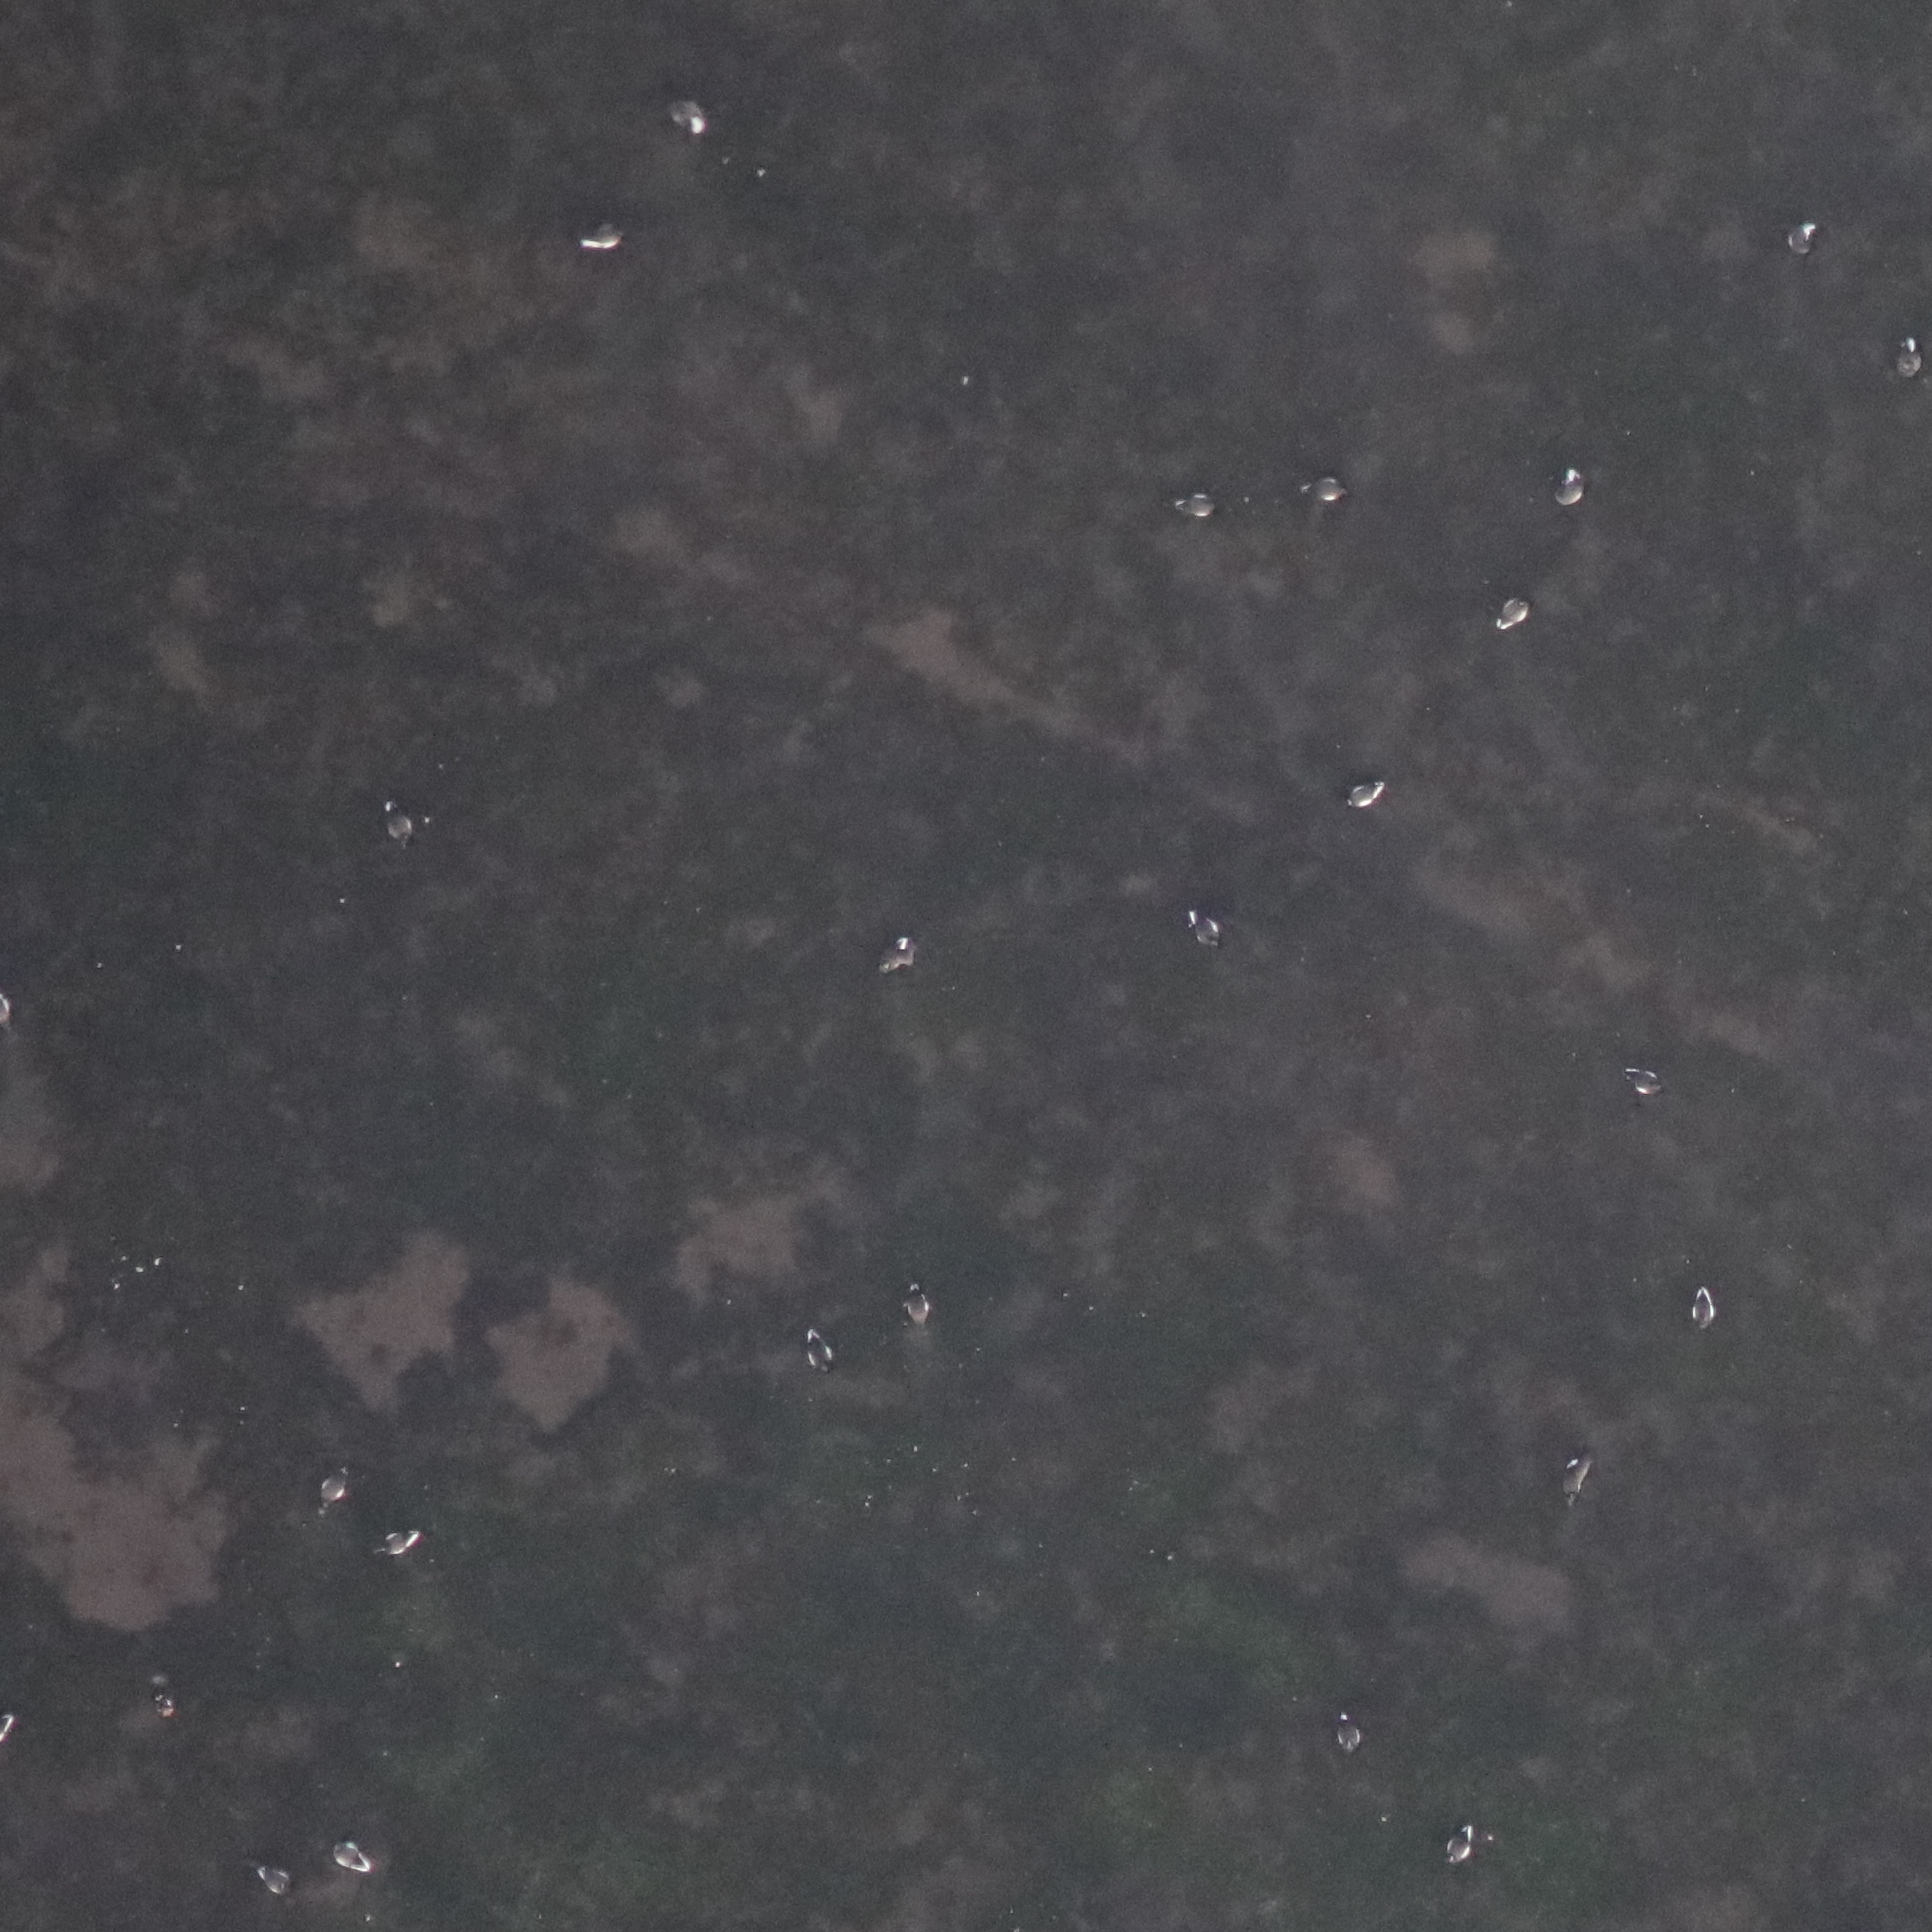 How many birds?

23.